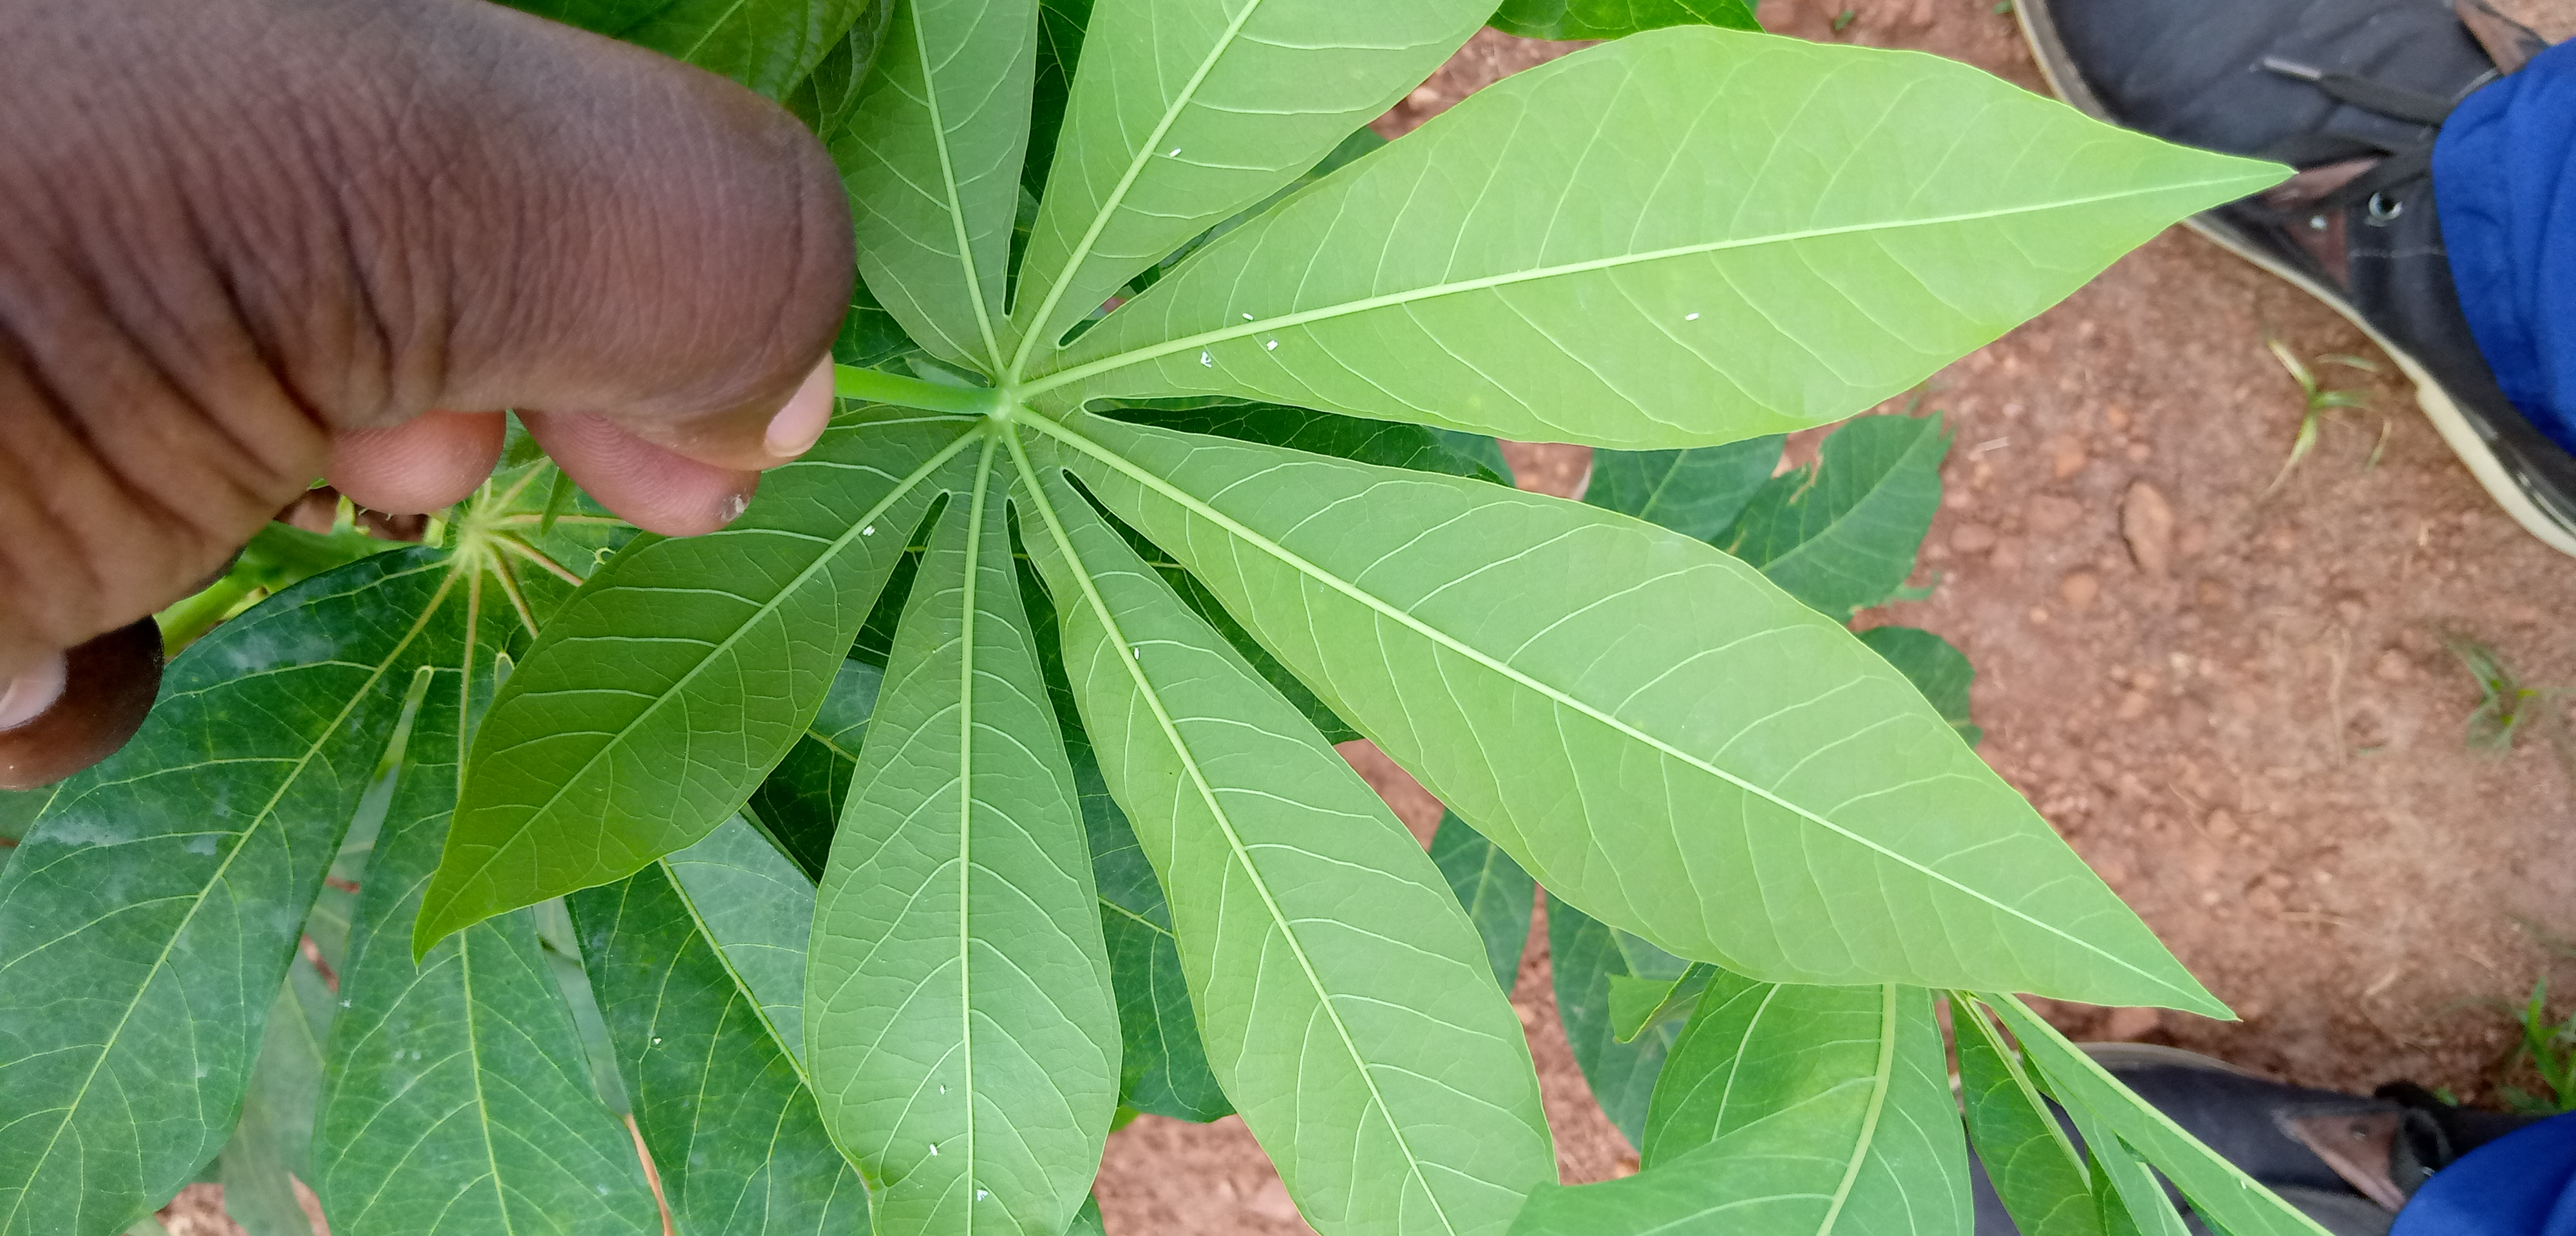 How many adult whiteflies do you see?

12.